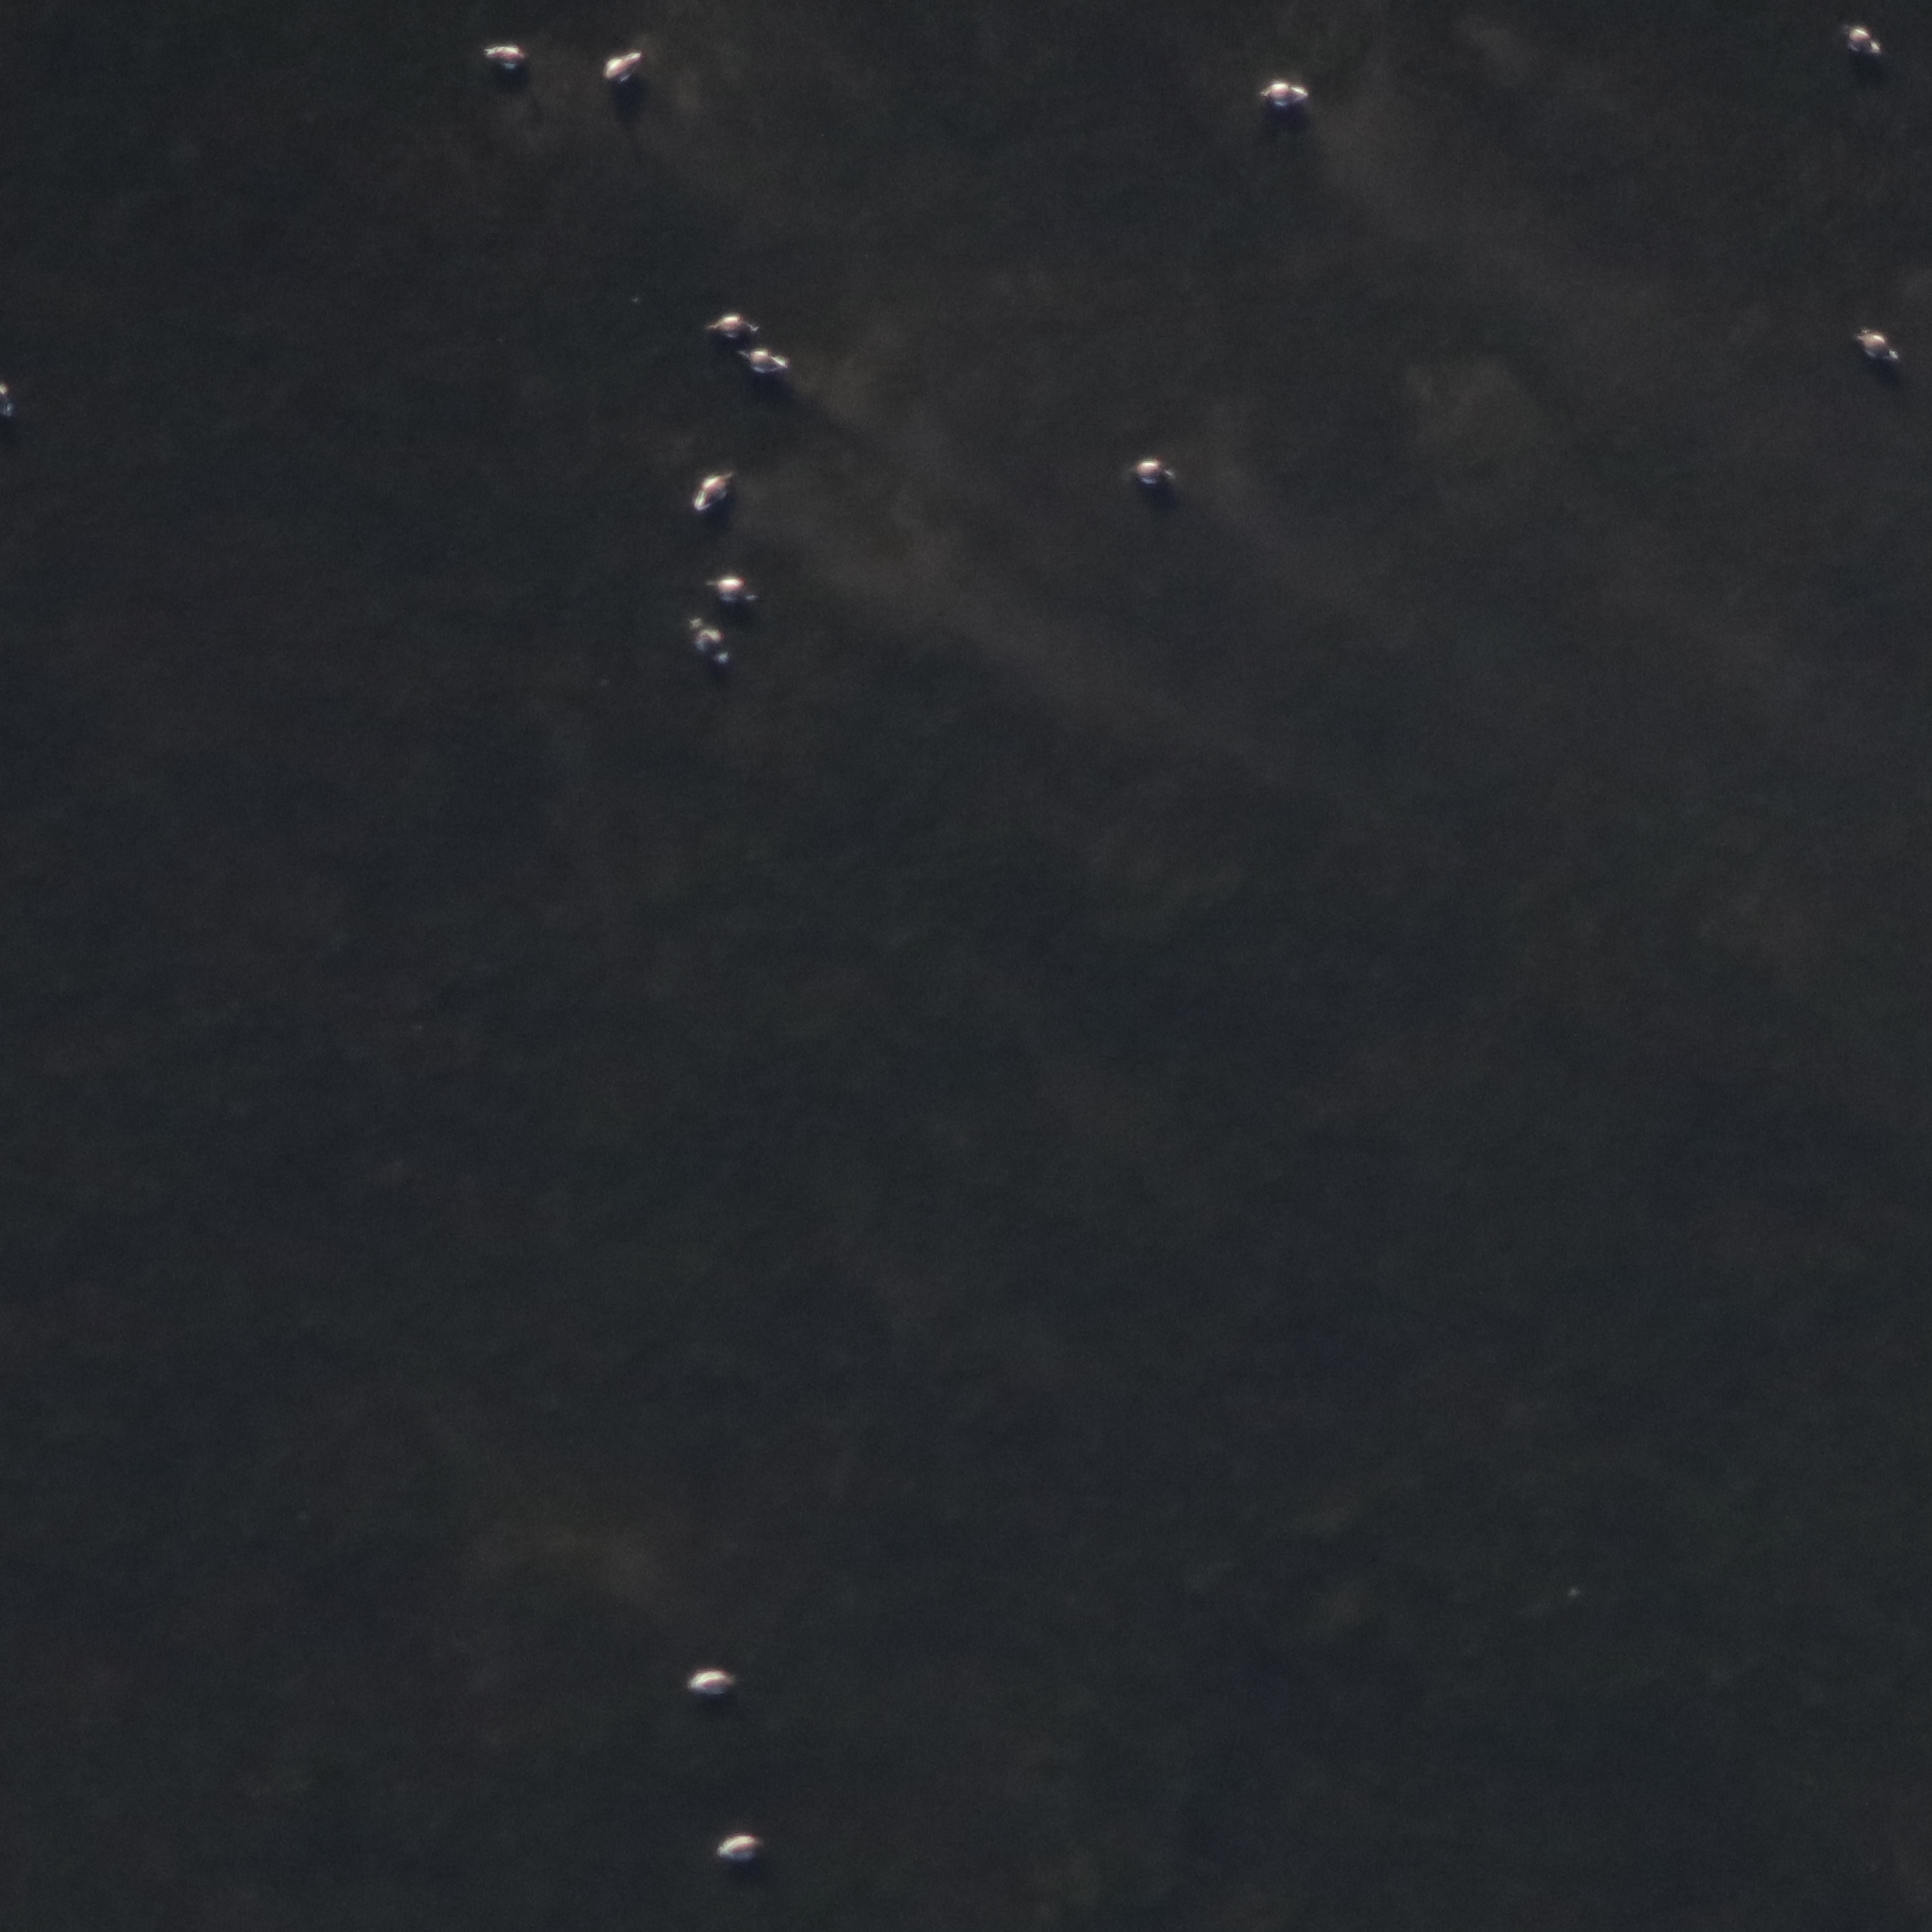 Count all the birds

13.